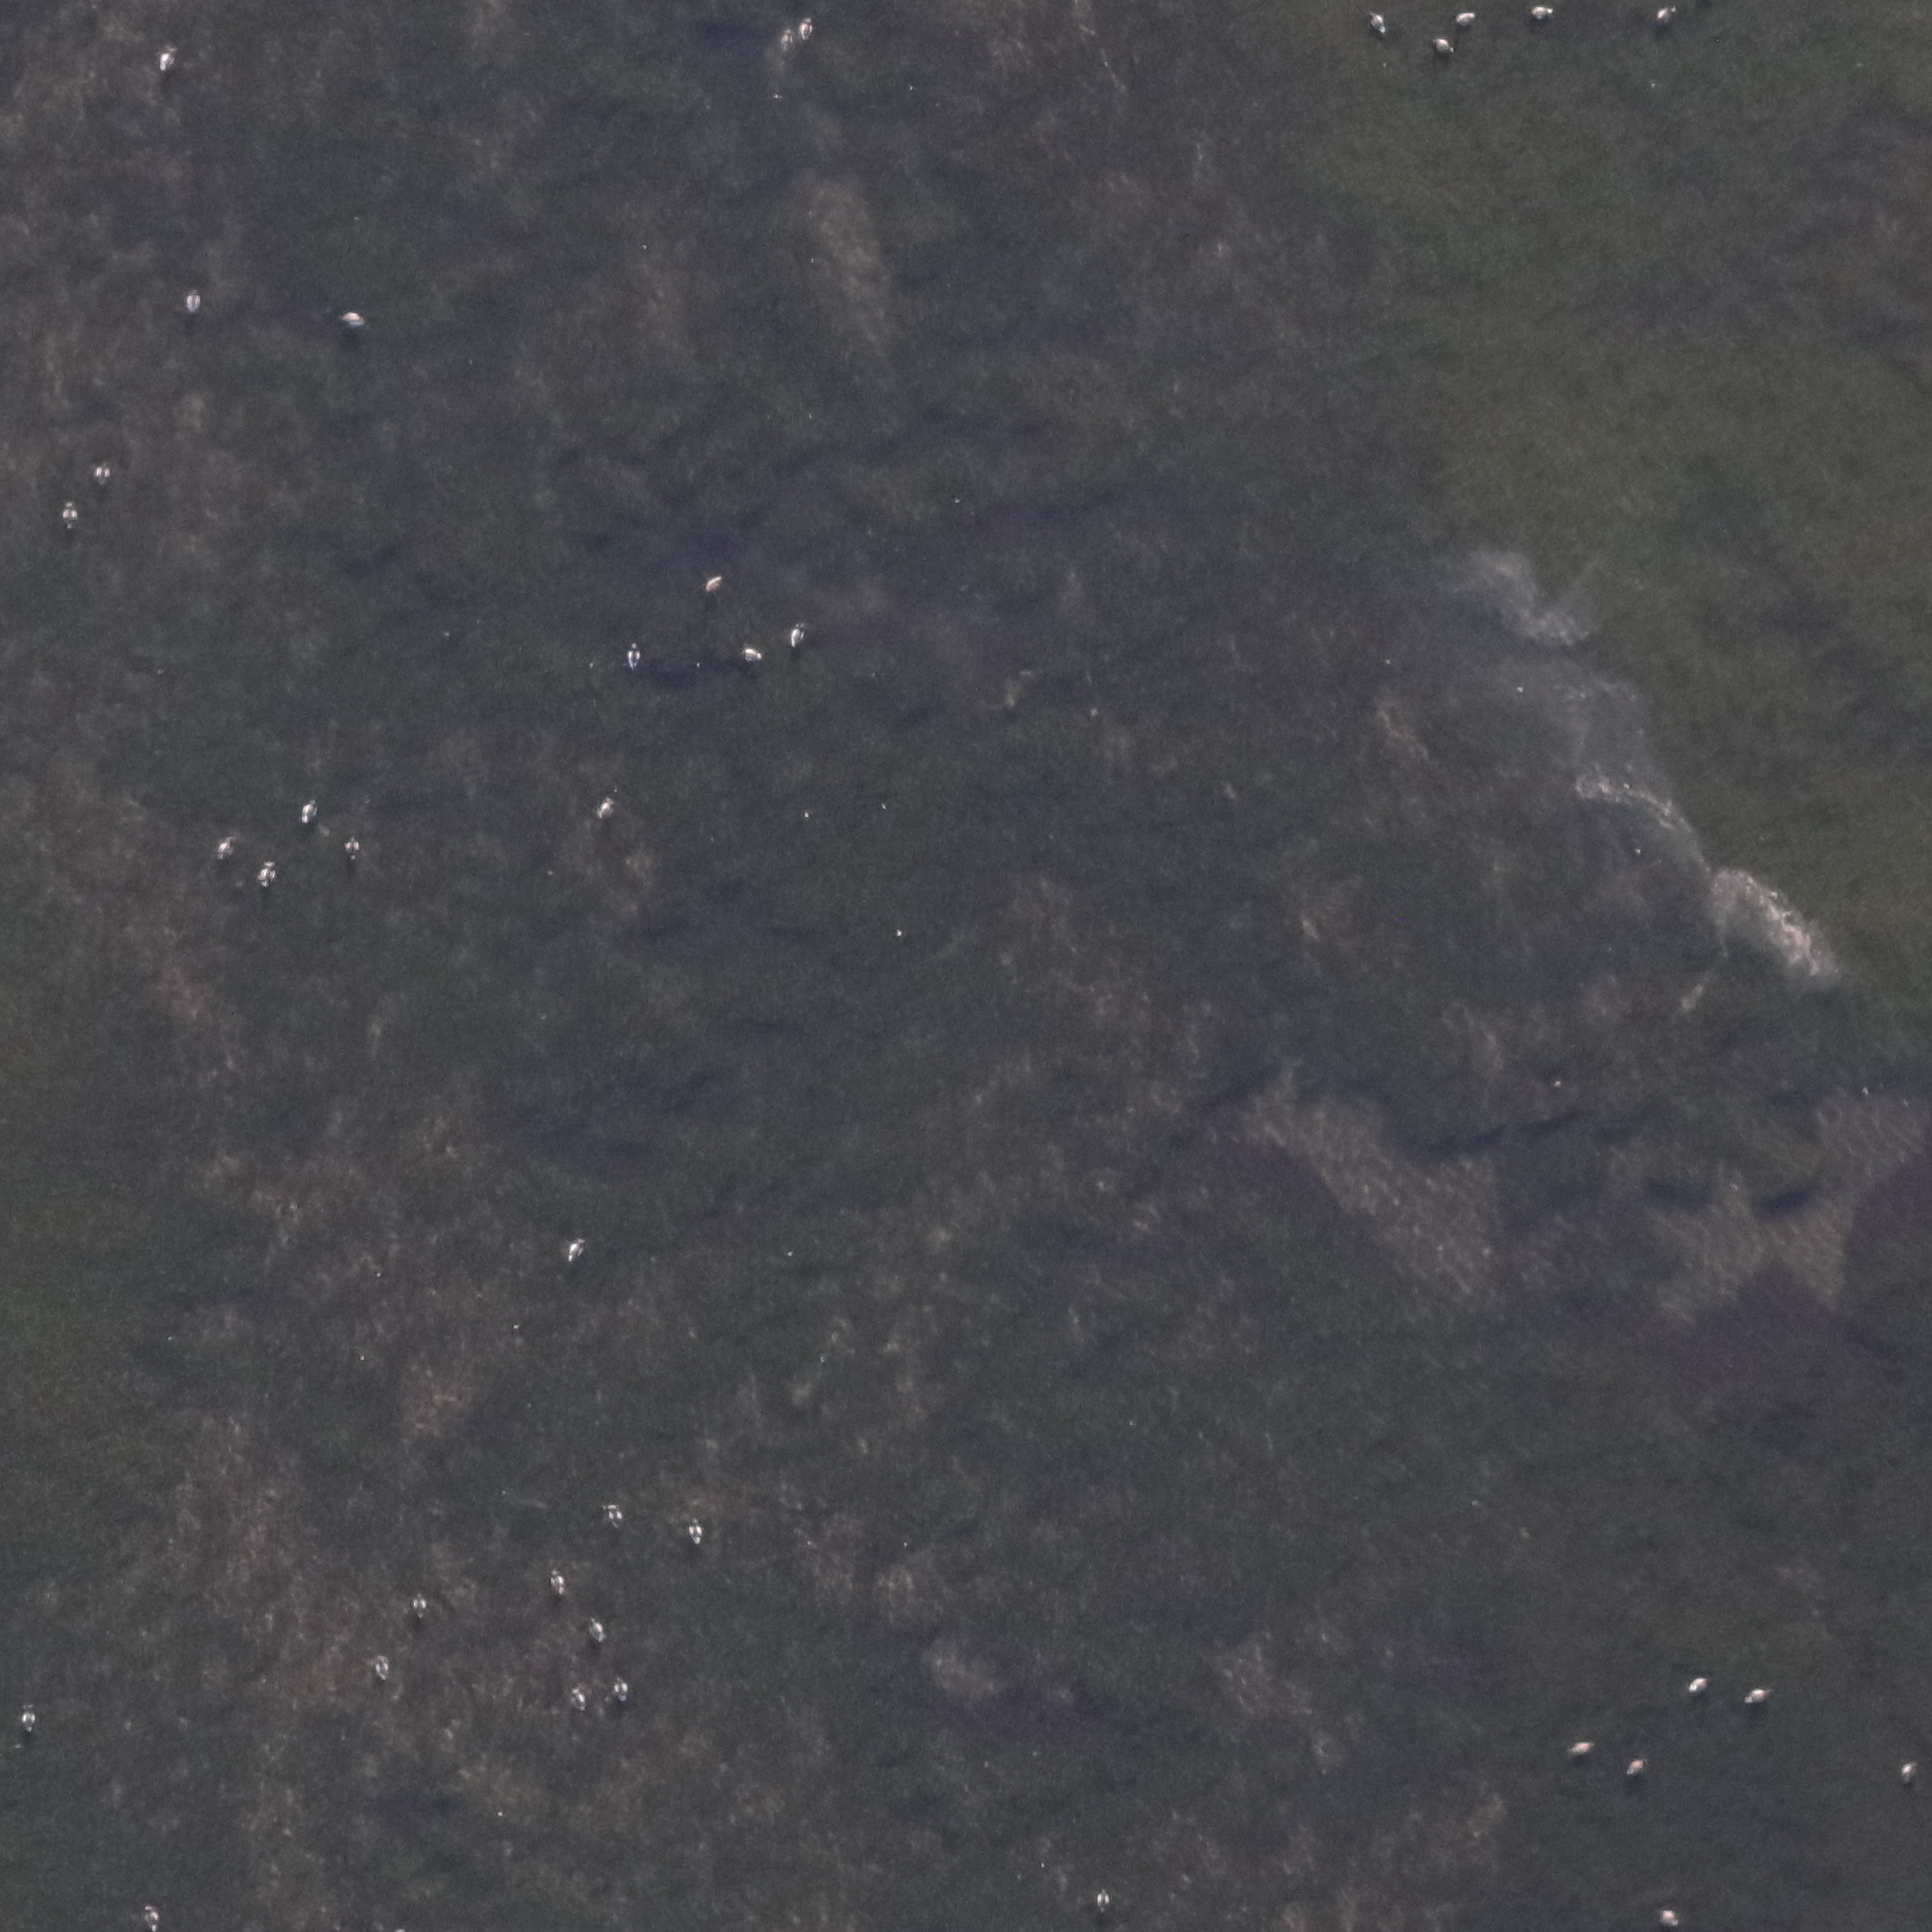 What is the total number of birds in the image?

38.